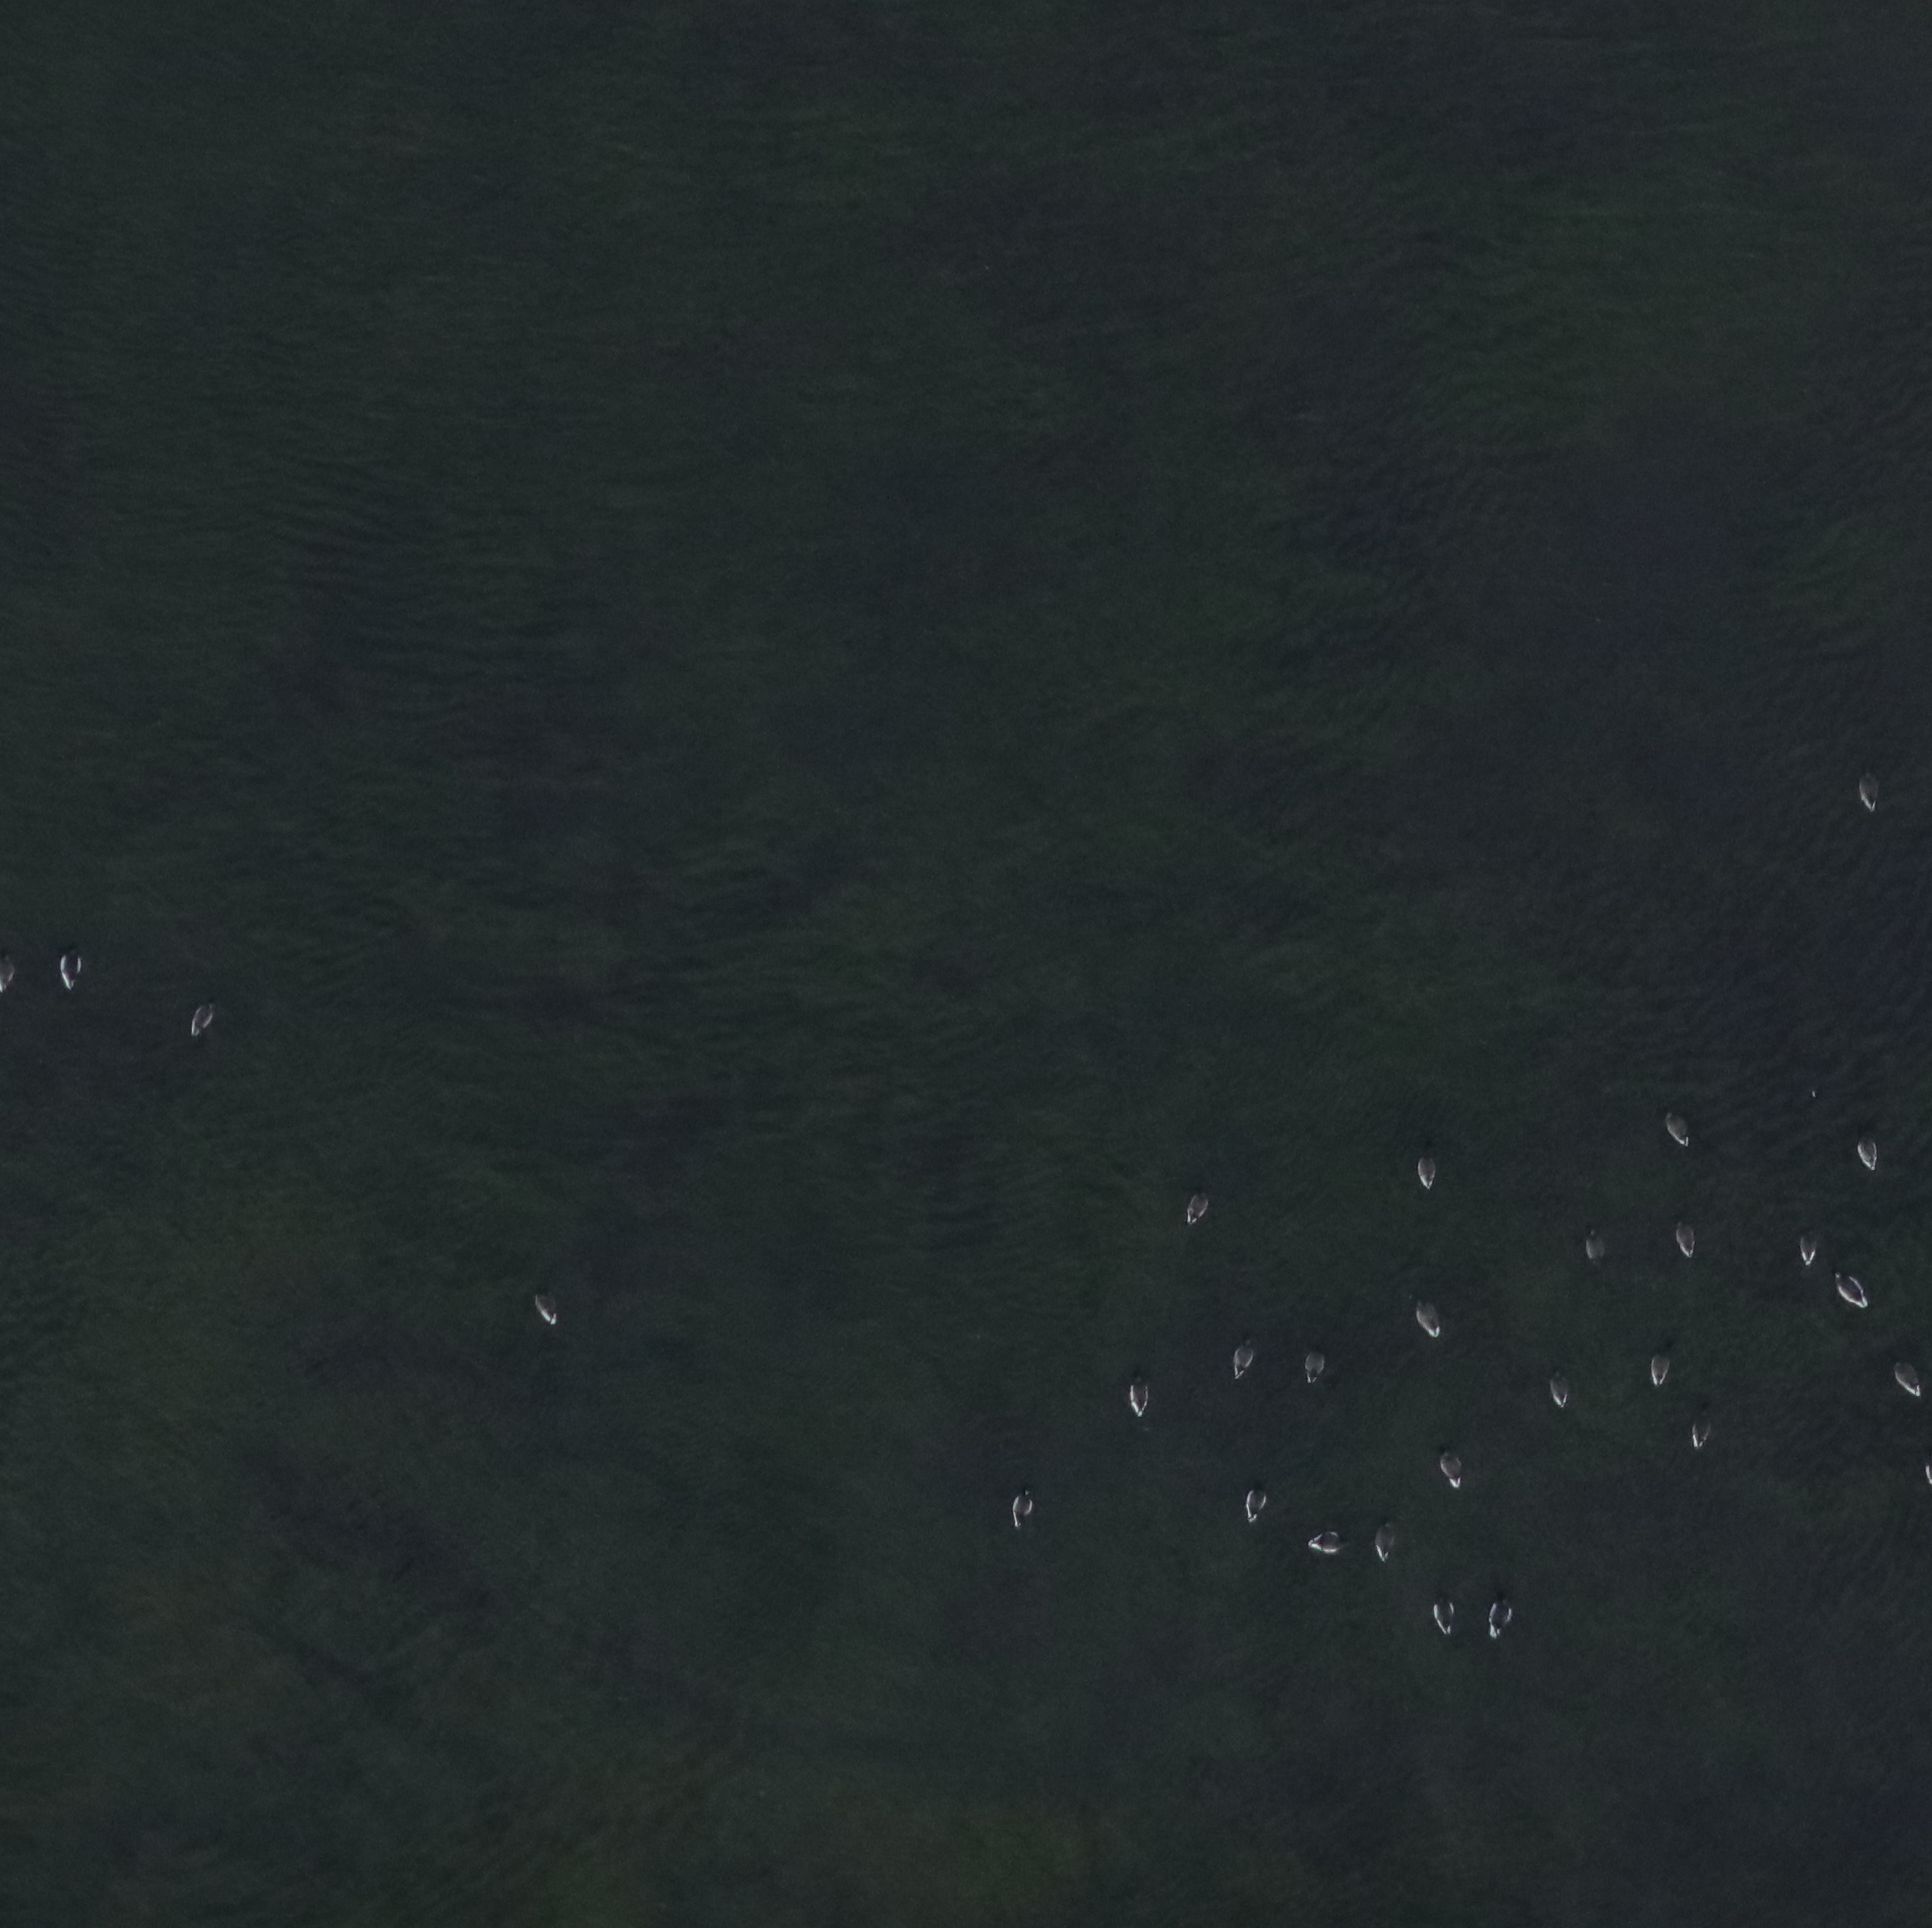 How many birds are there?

28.